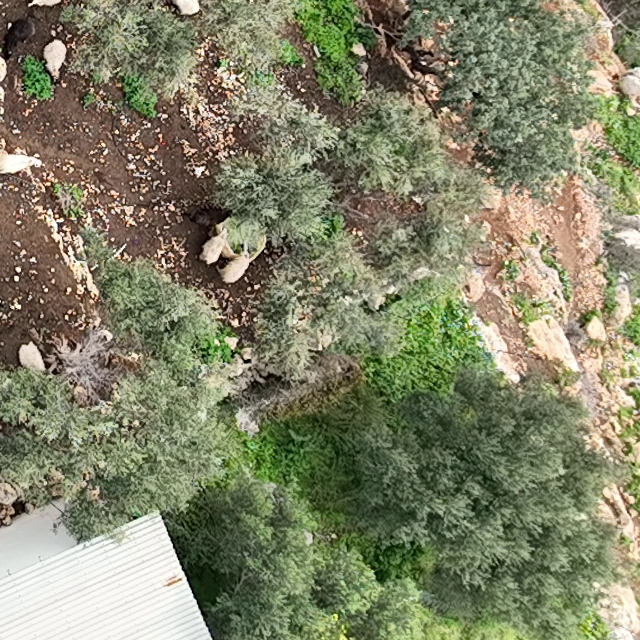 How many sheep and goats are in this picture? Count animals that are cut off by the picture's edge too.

10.